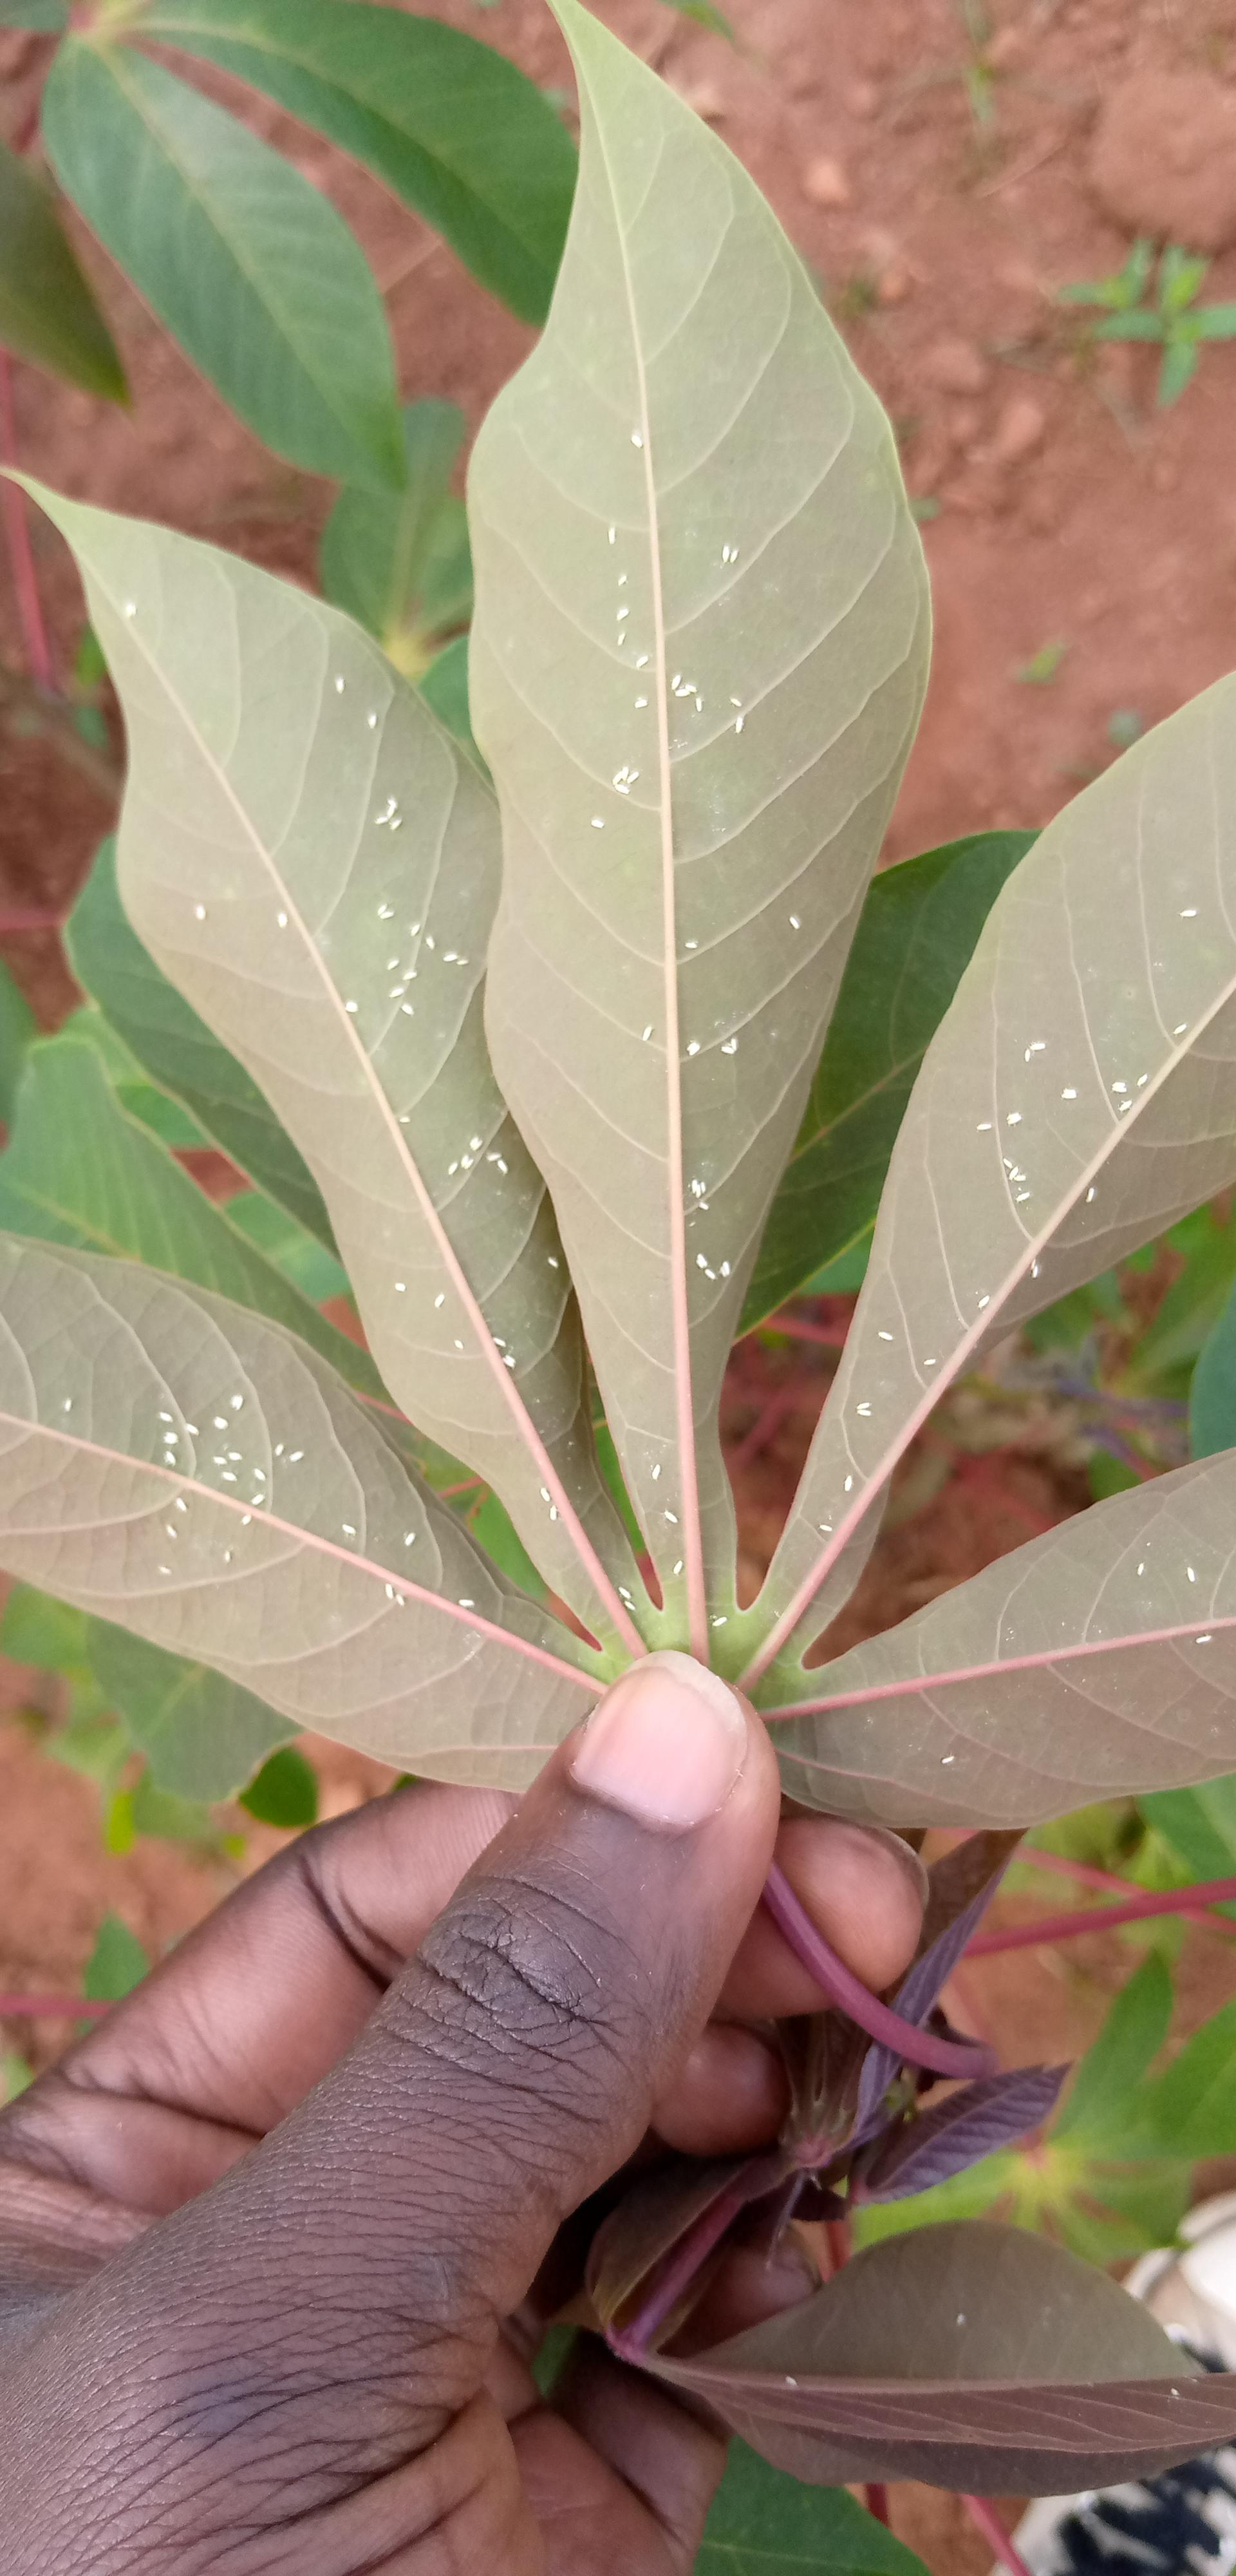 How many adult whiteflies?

136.